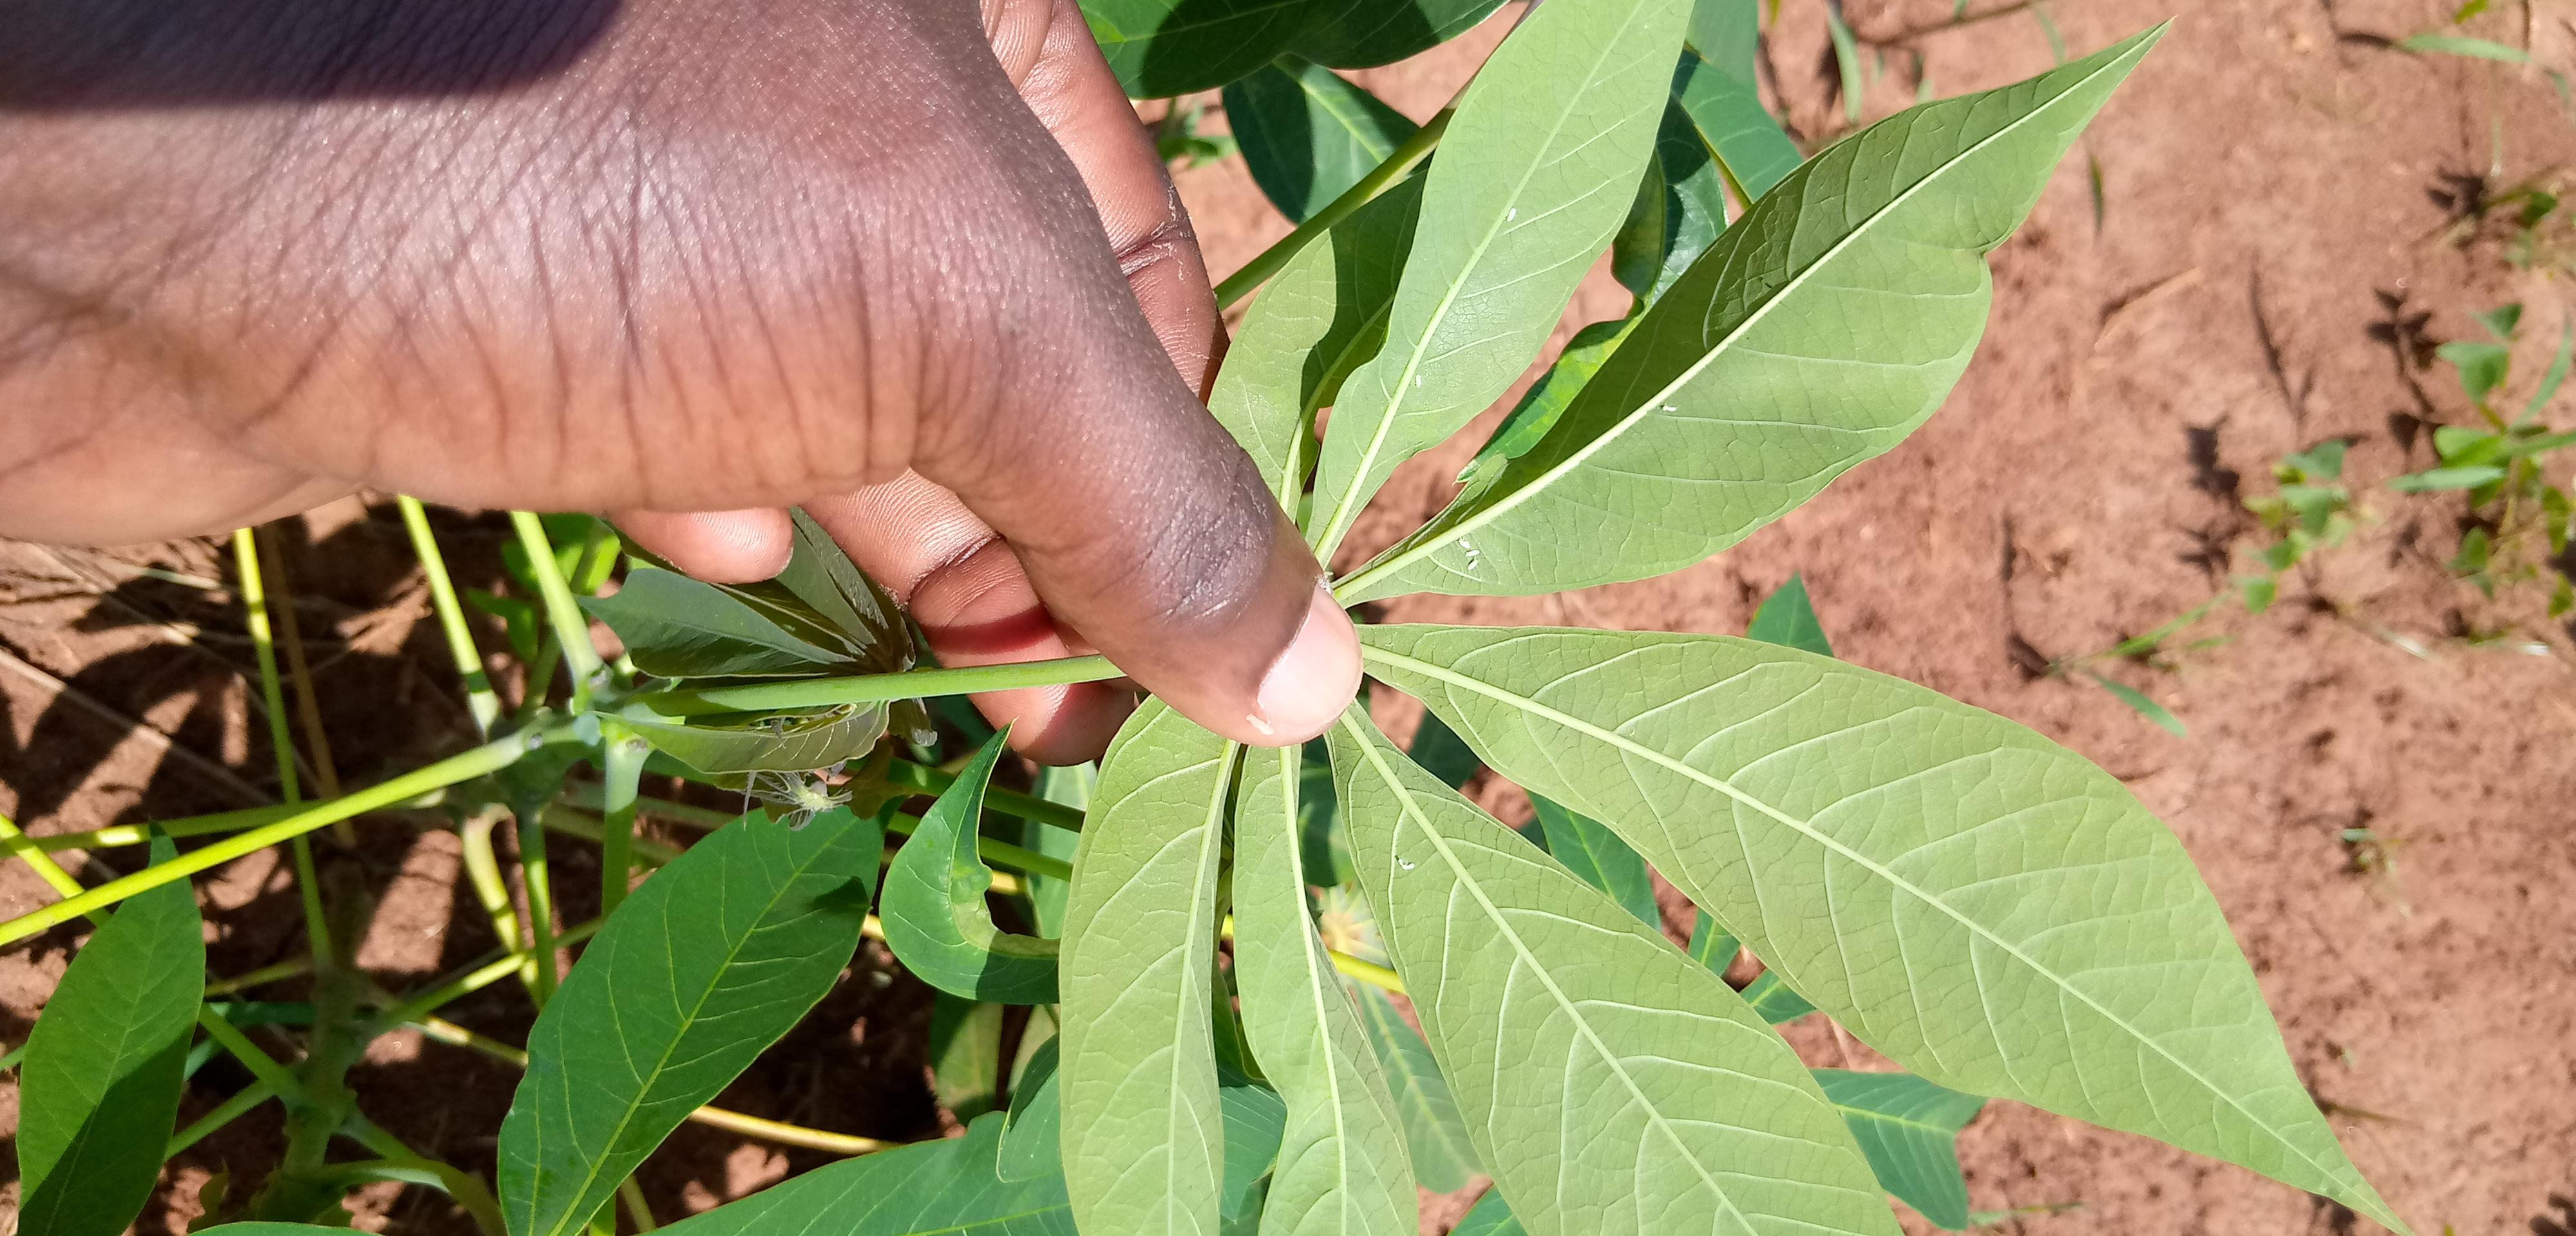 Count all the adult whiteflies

7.